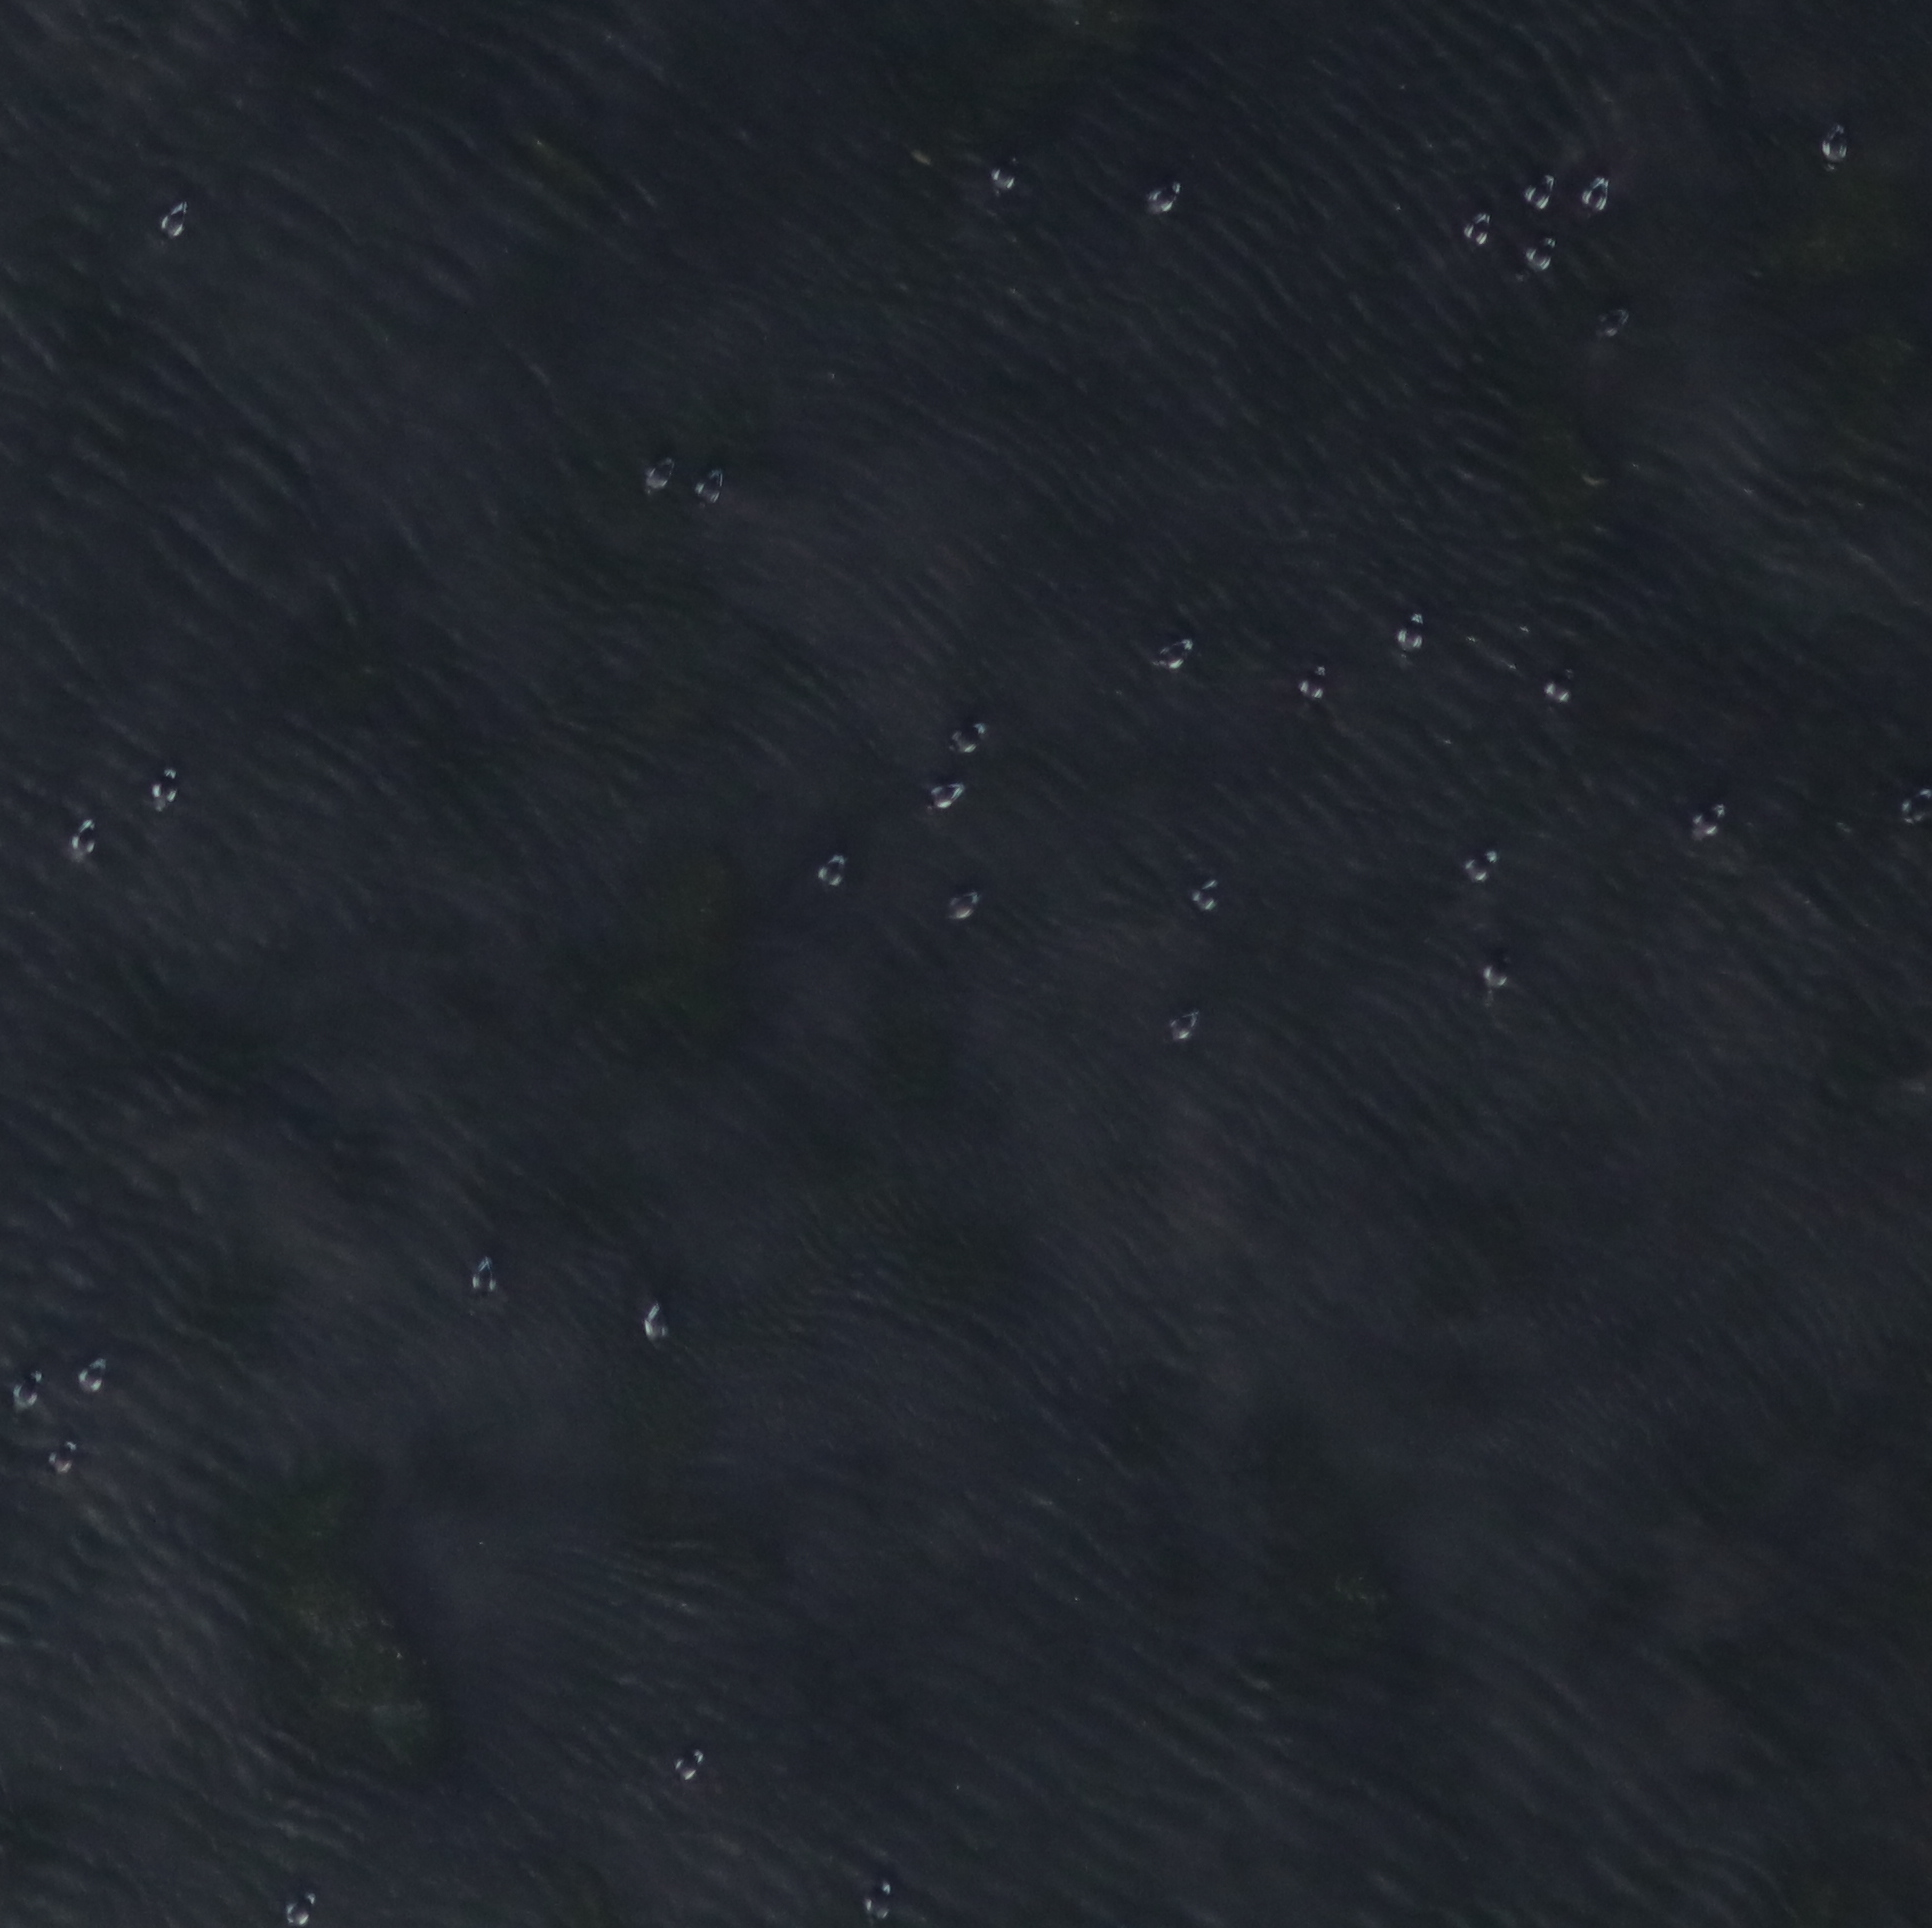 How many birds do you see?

35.